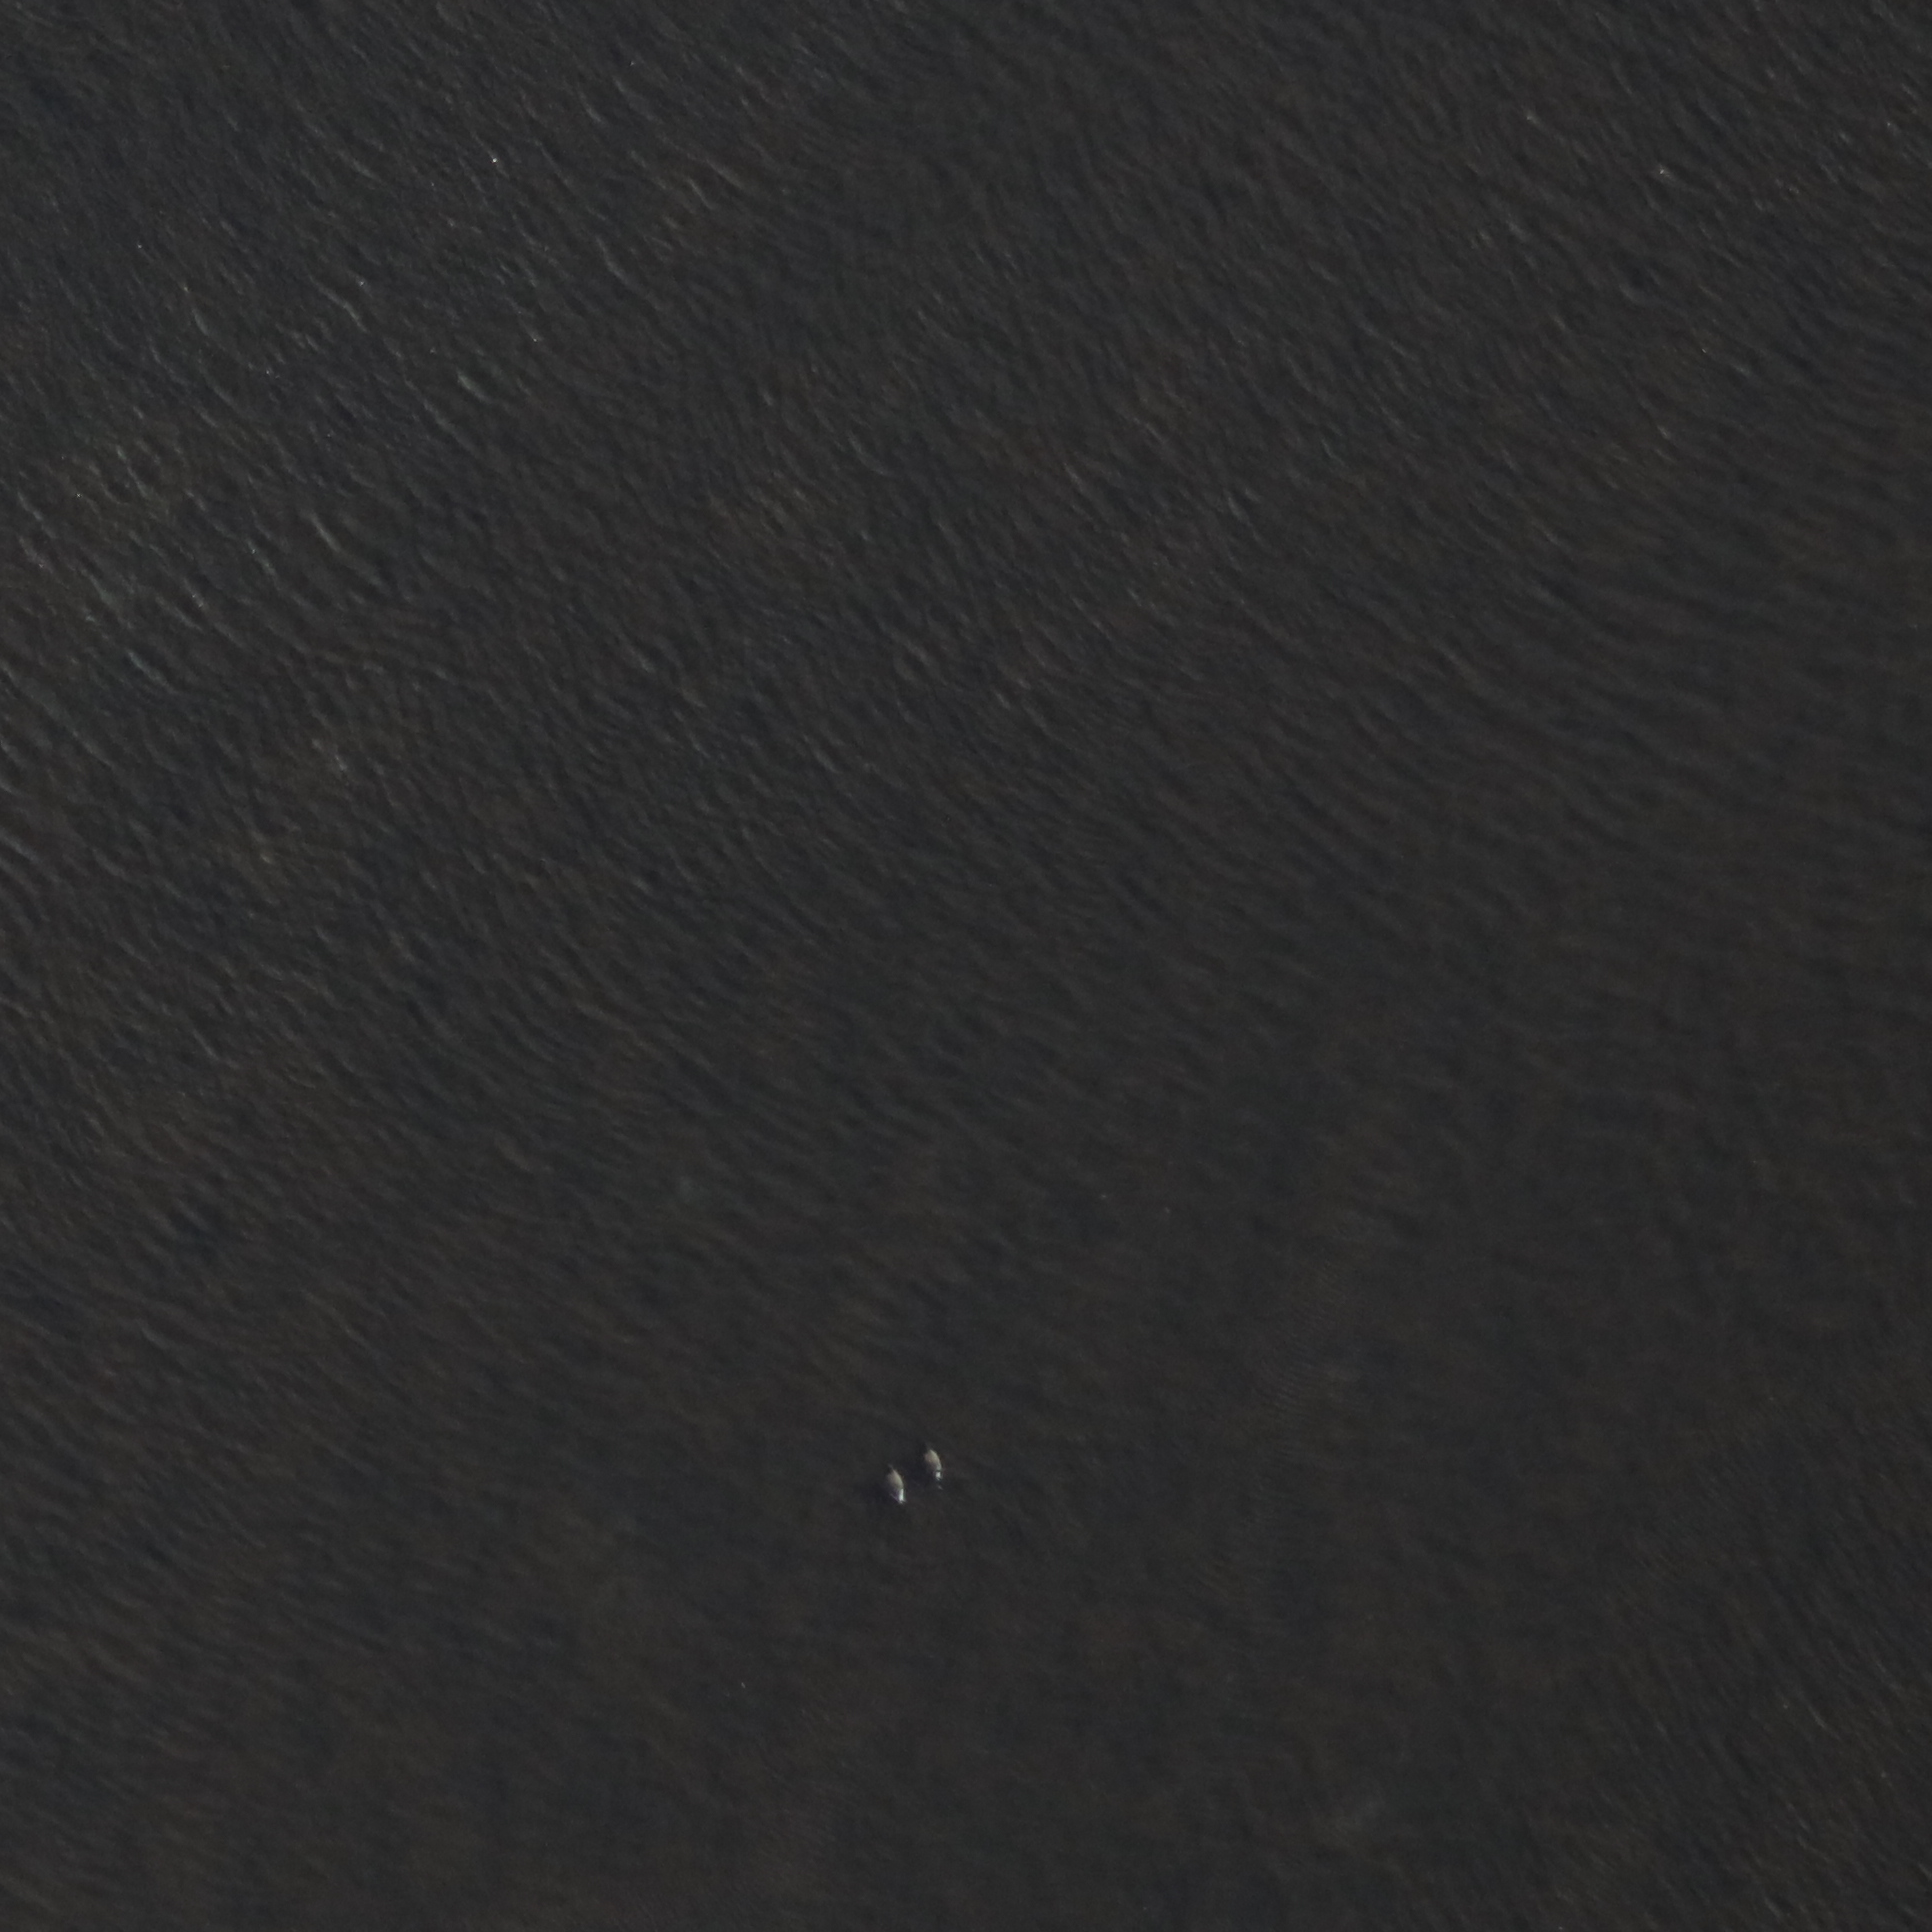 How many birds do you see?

2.